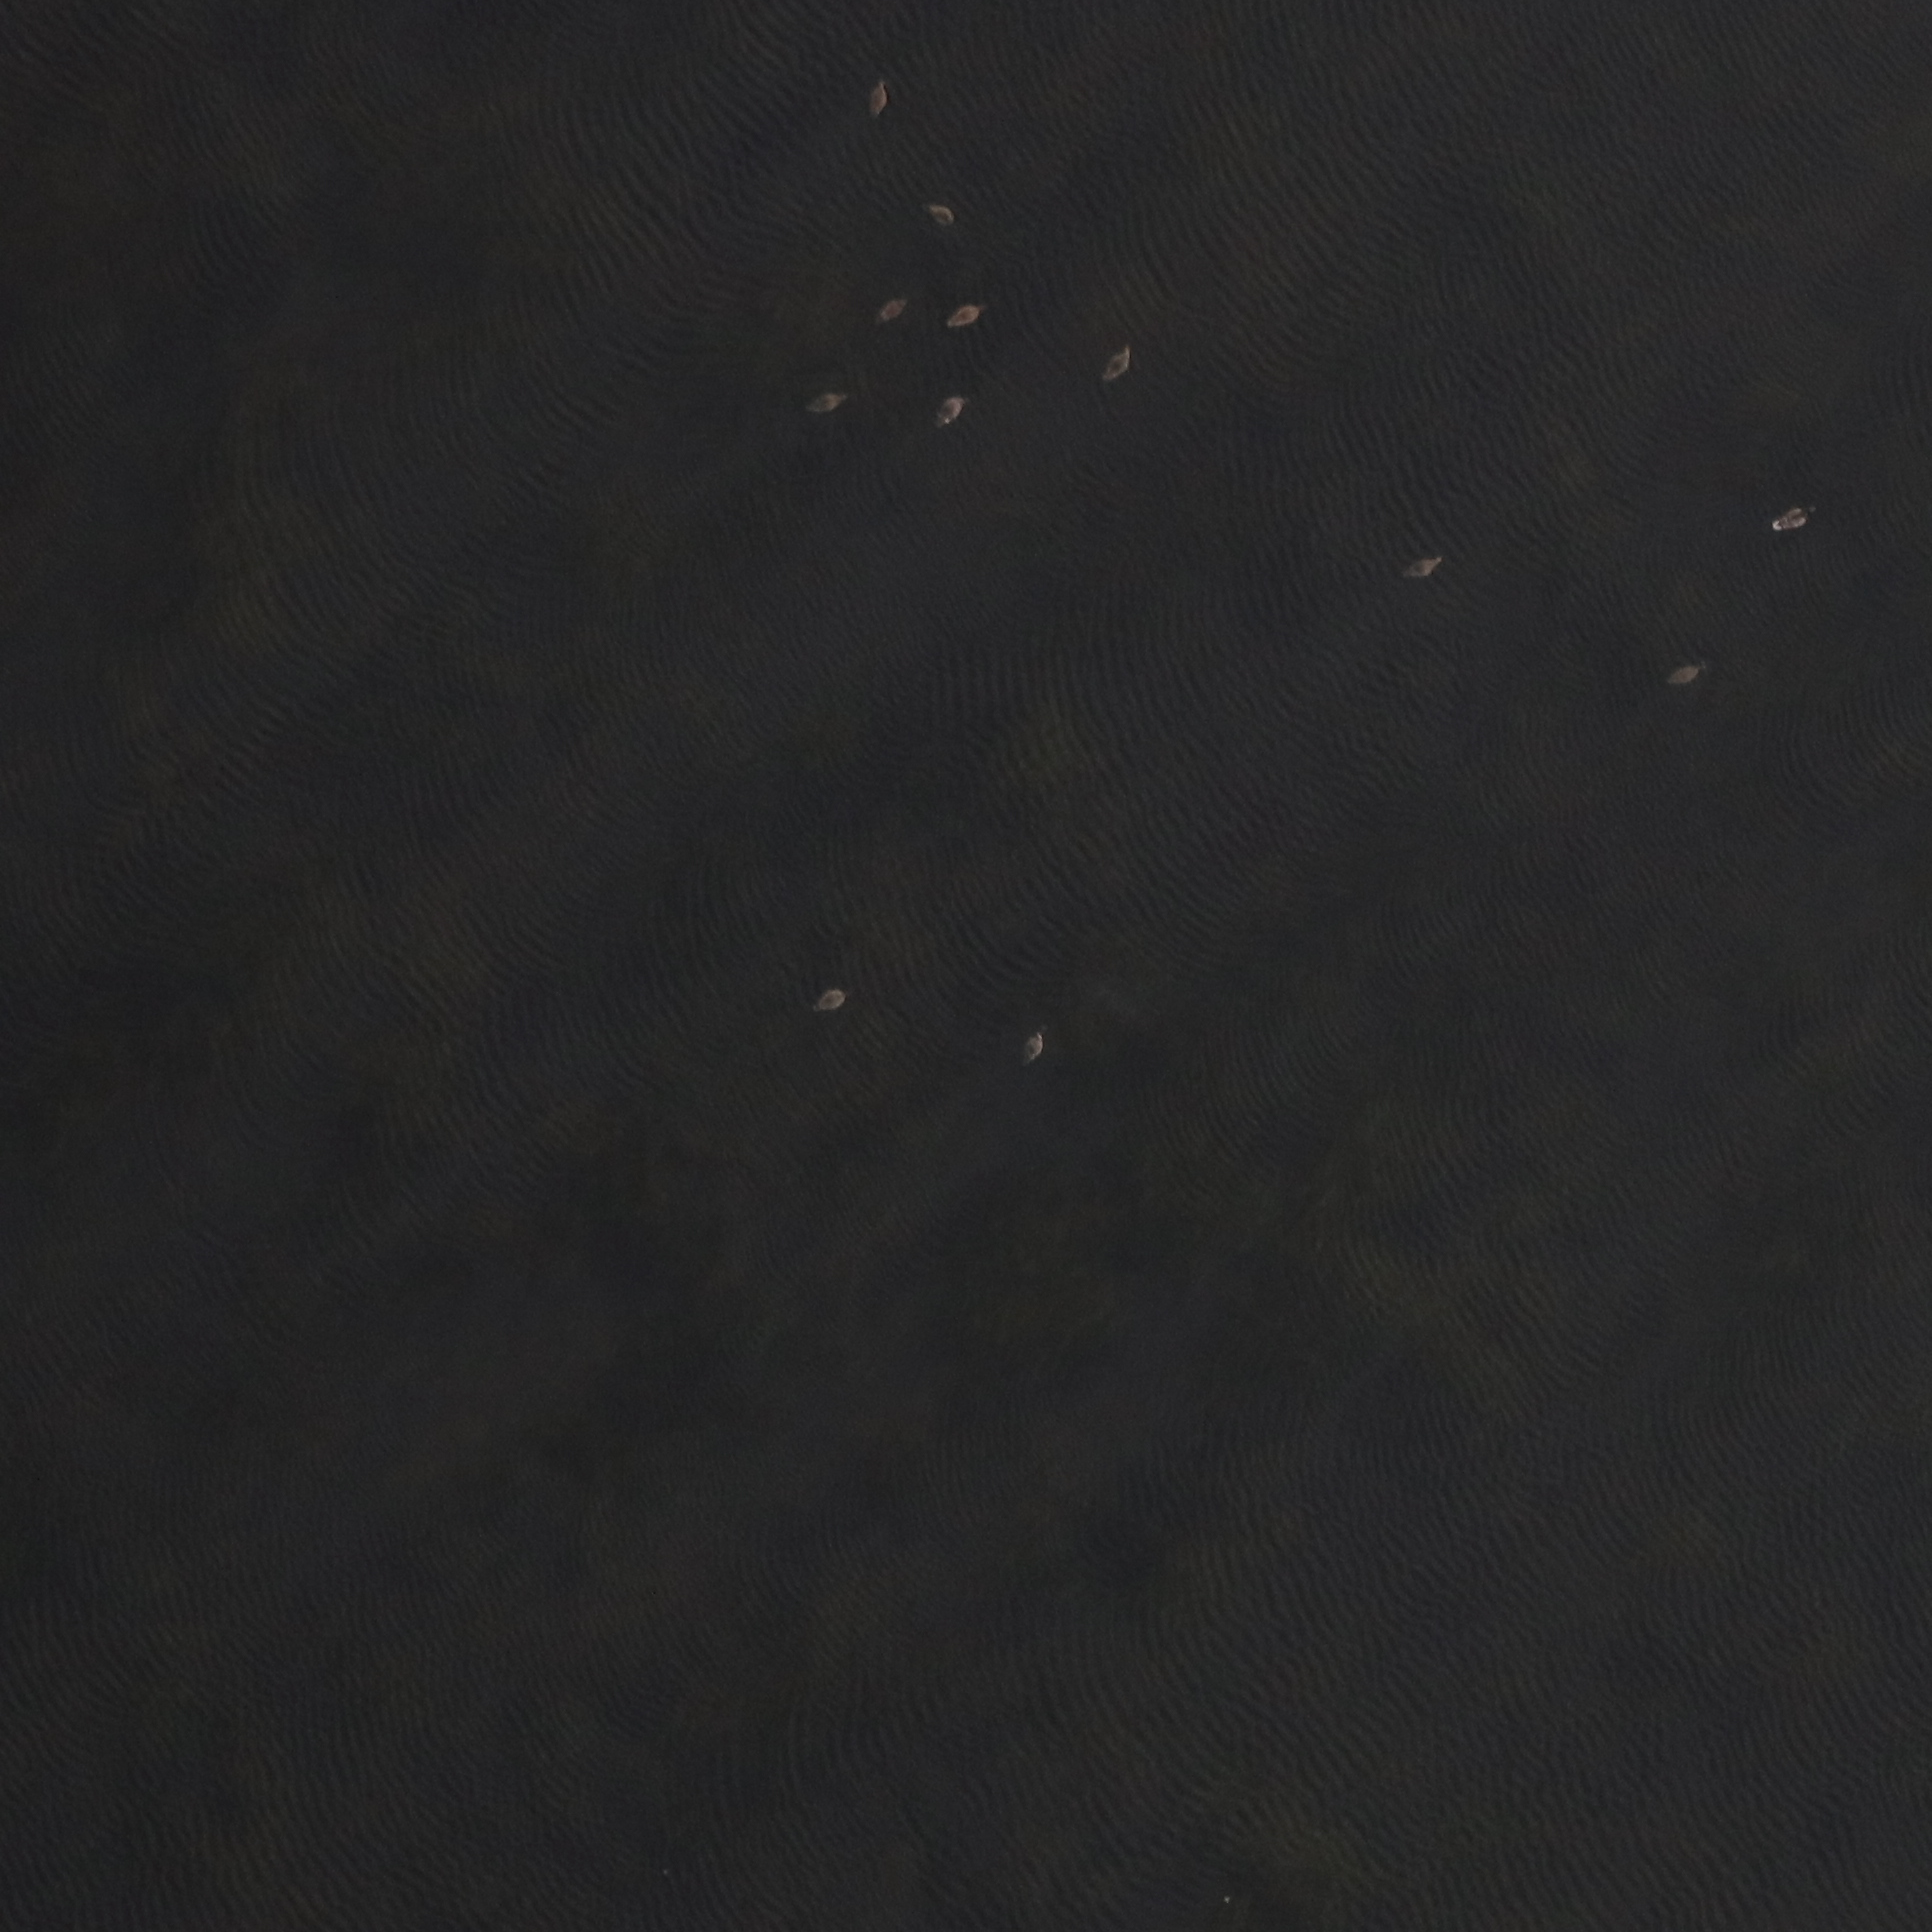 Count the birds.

12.